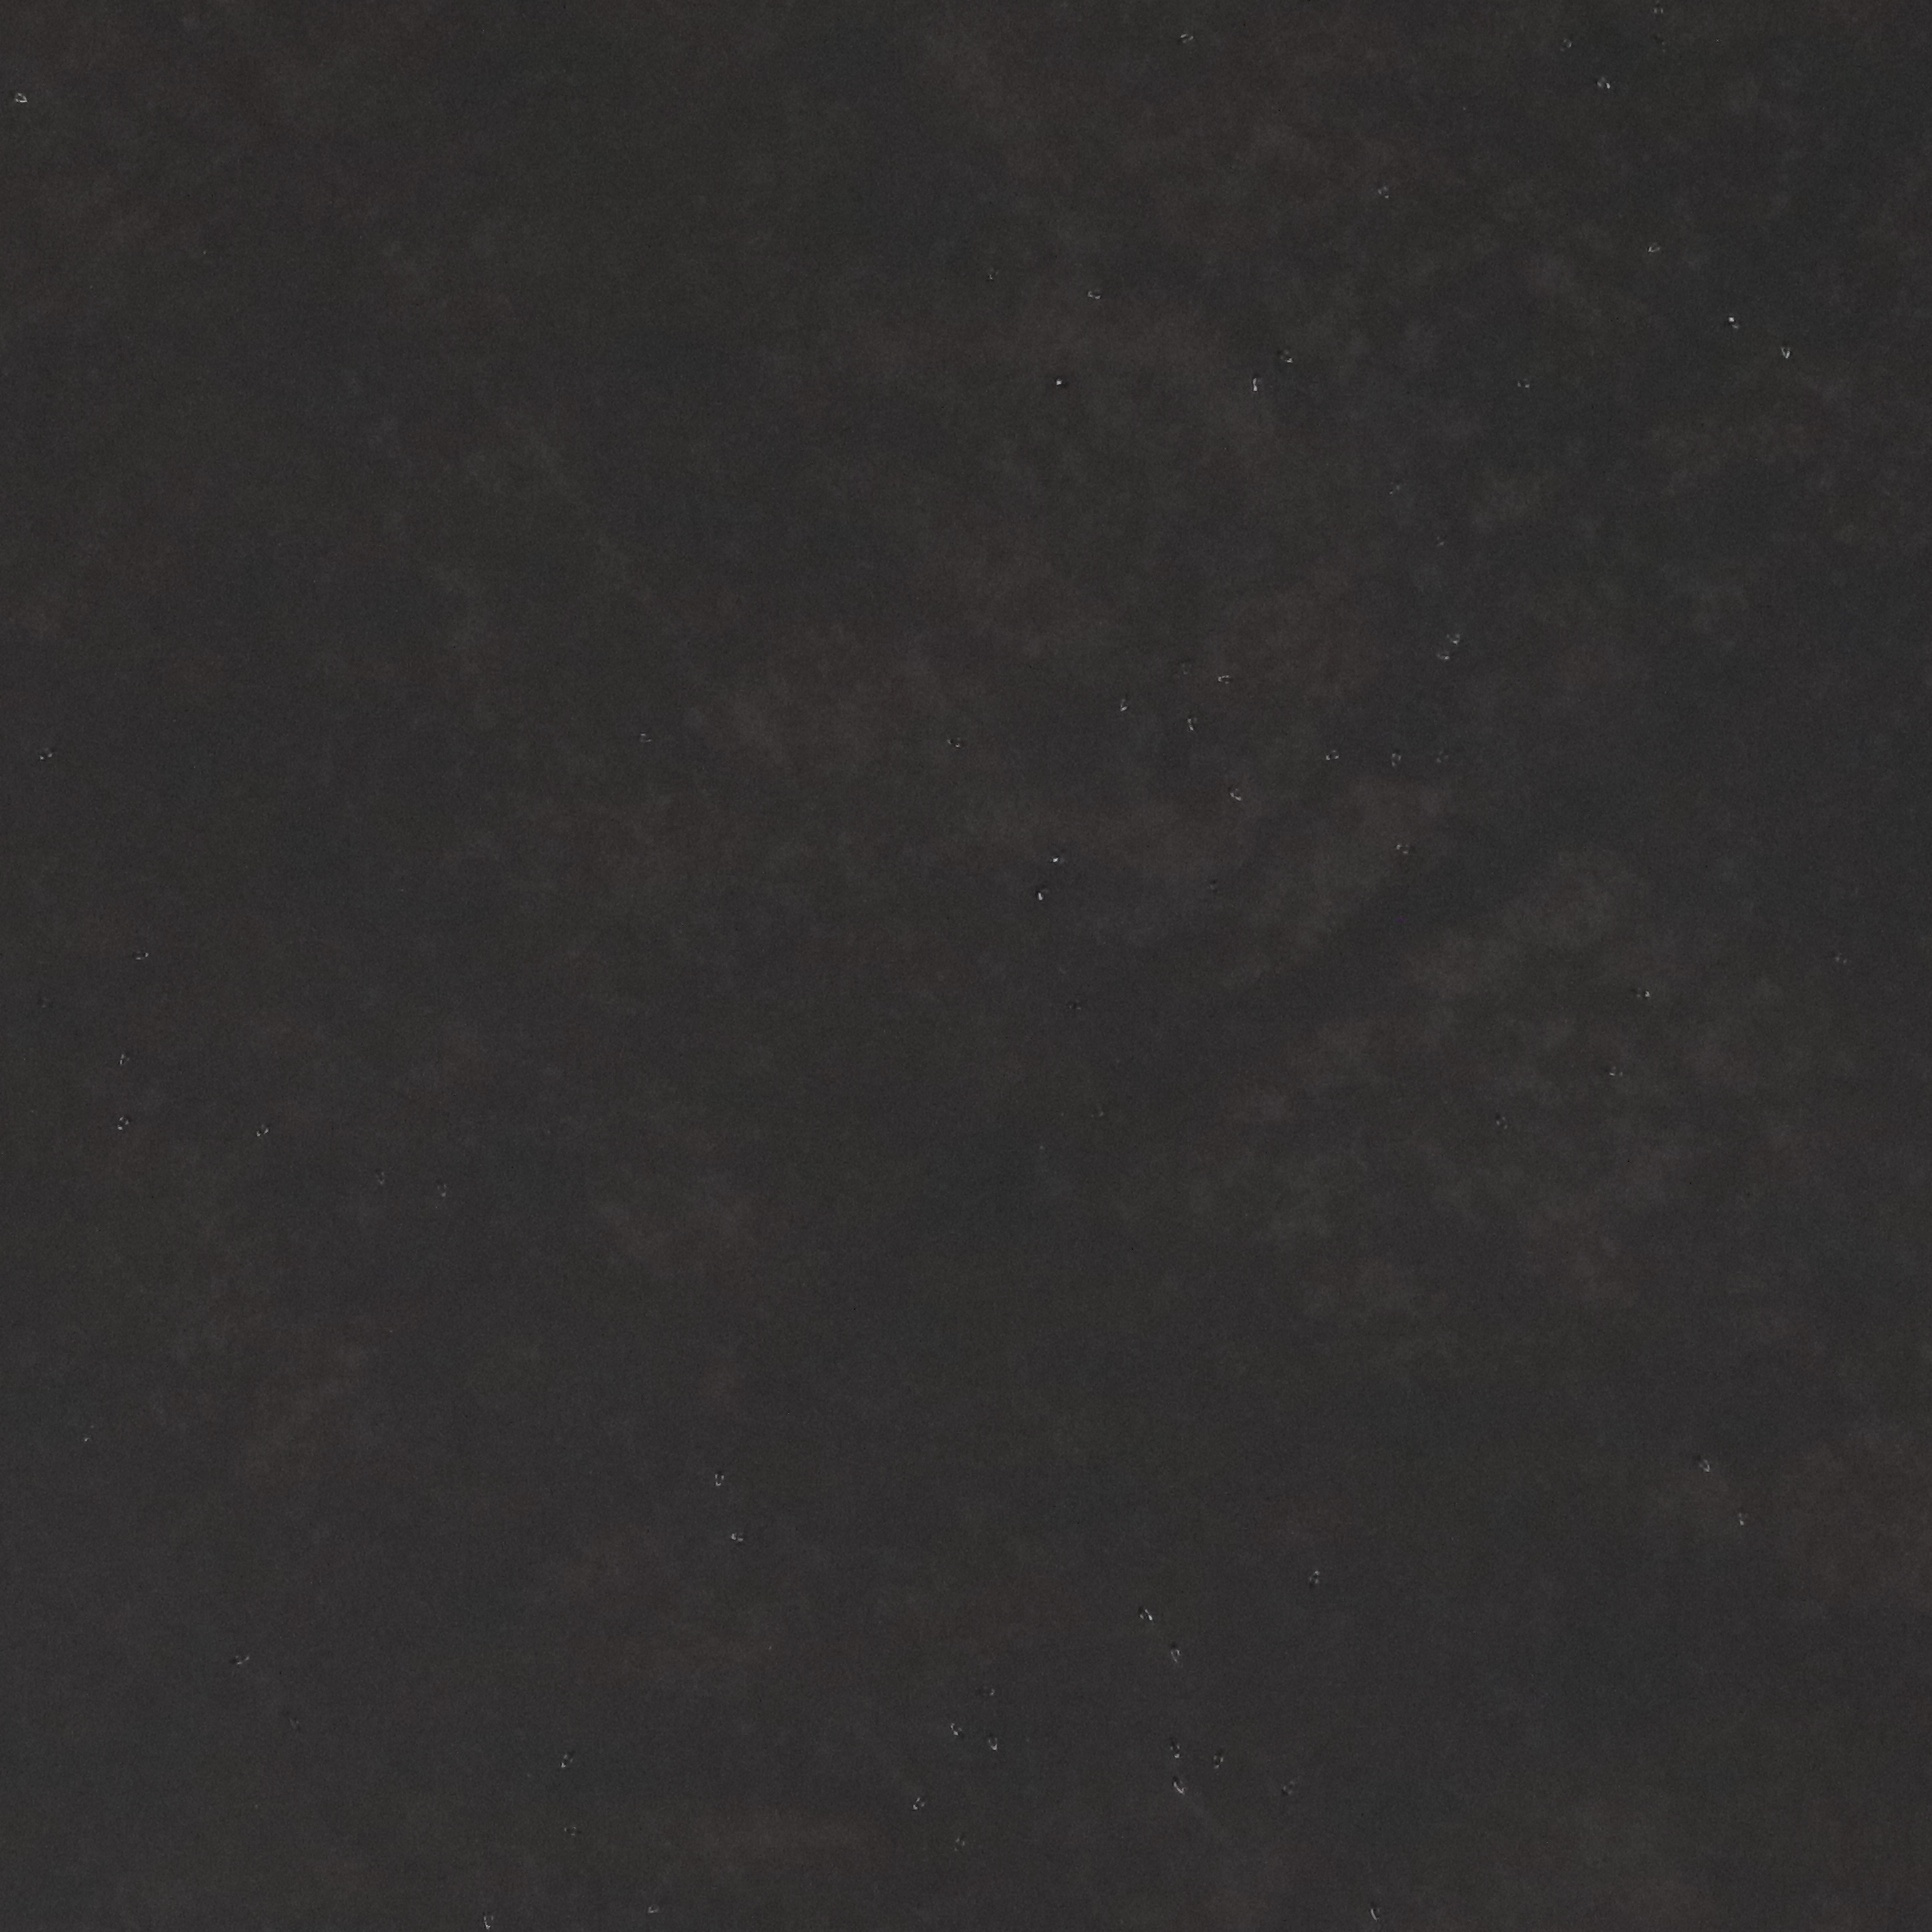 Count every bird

71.